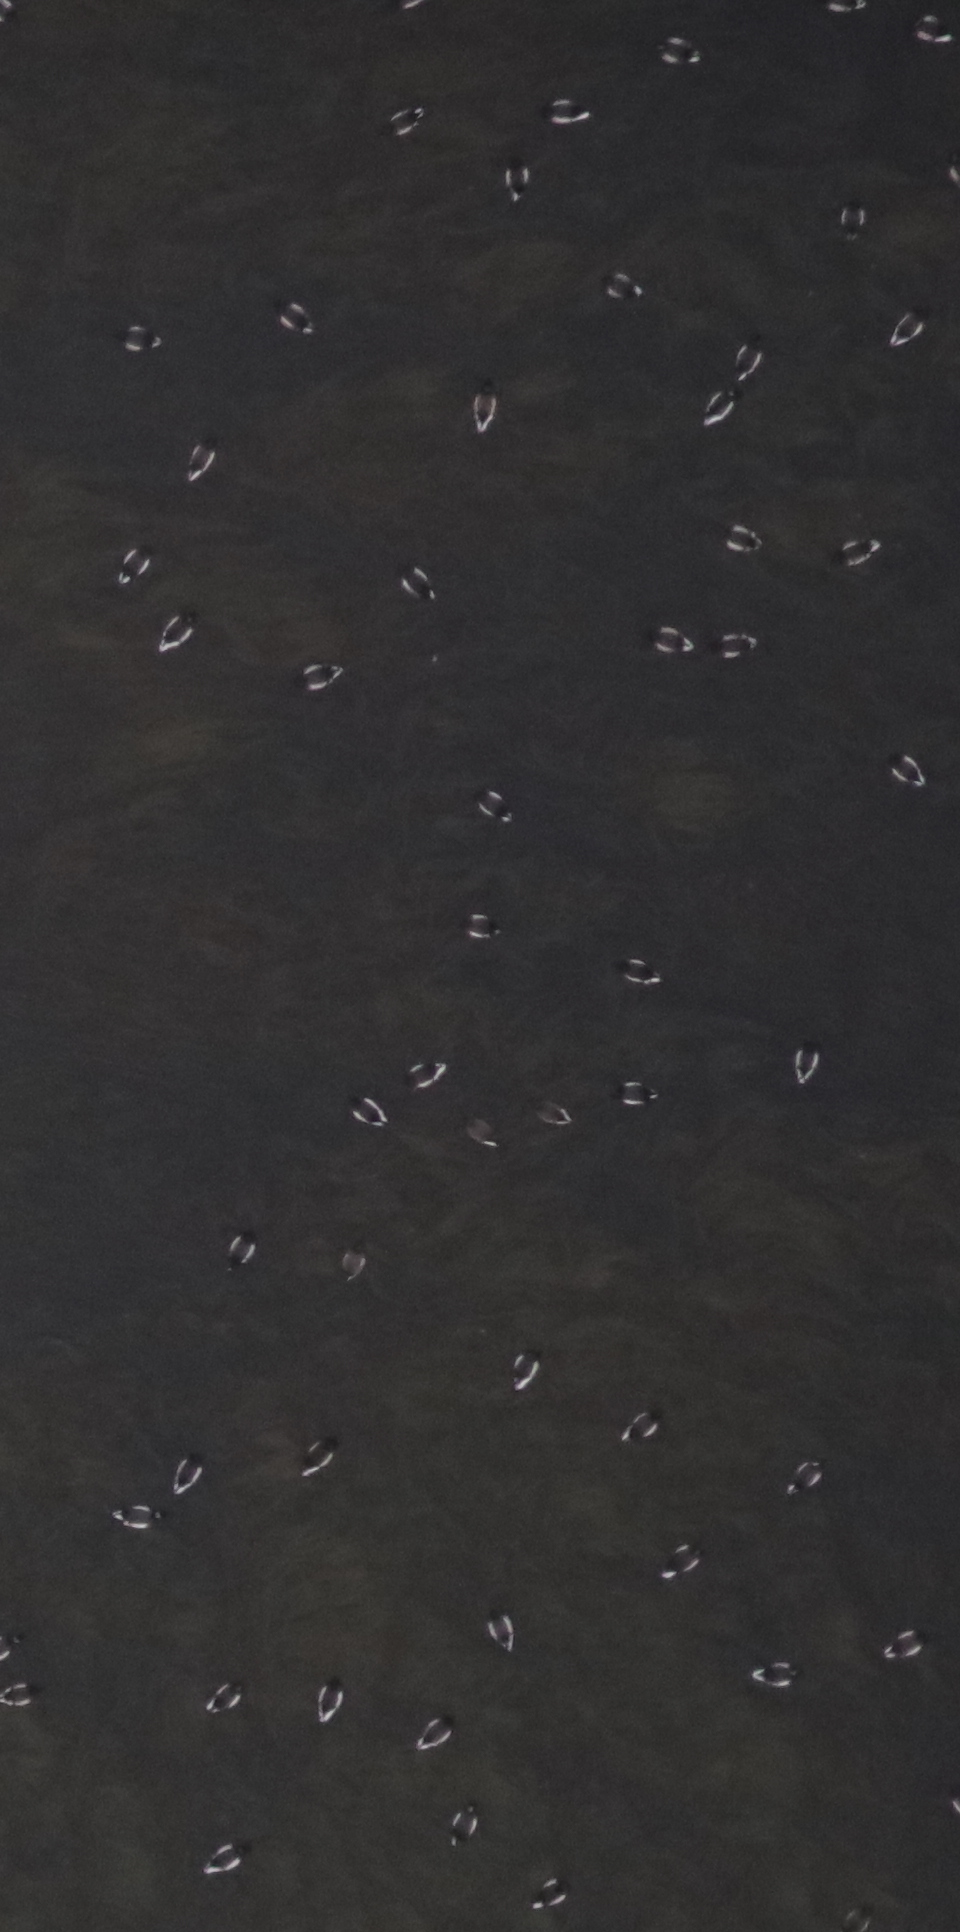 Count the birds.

54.